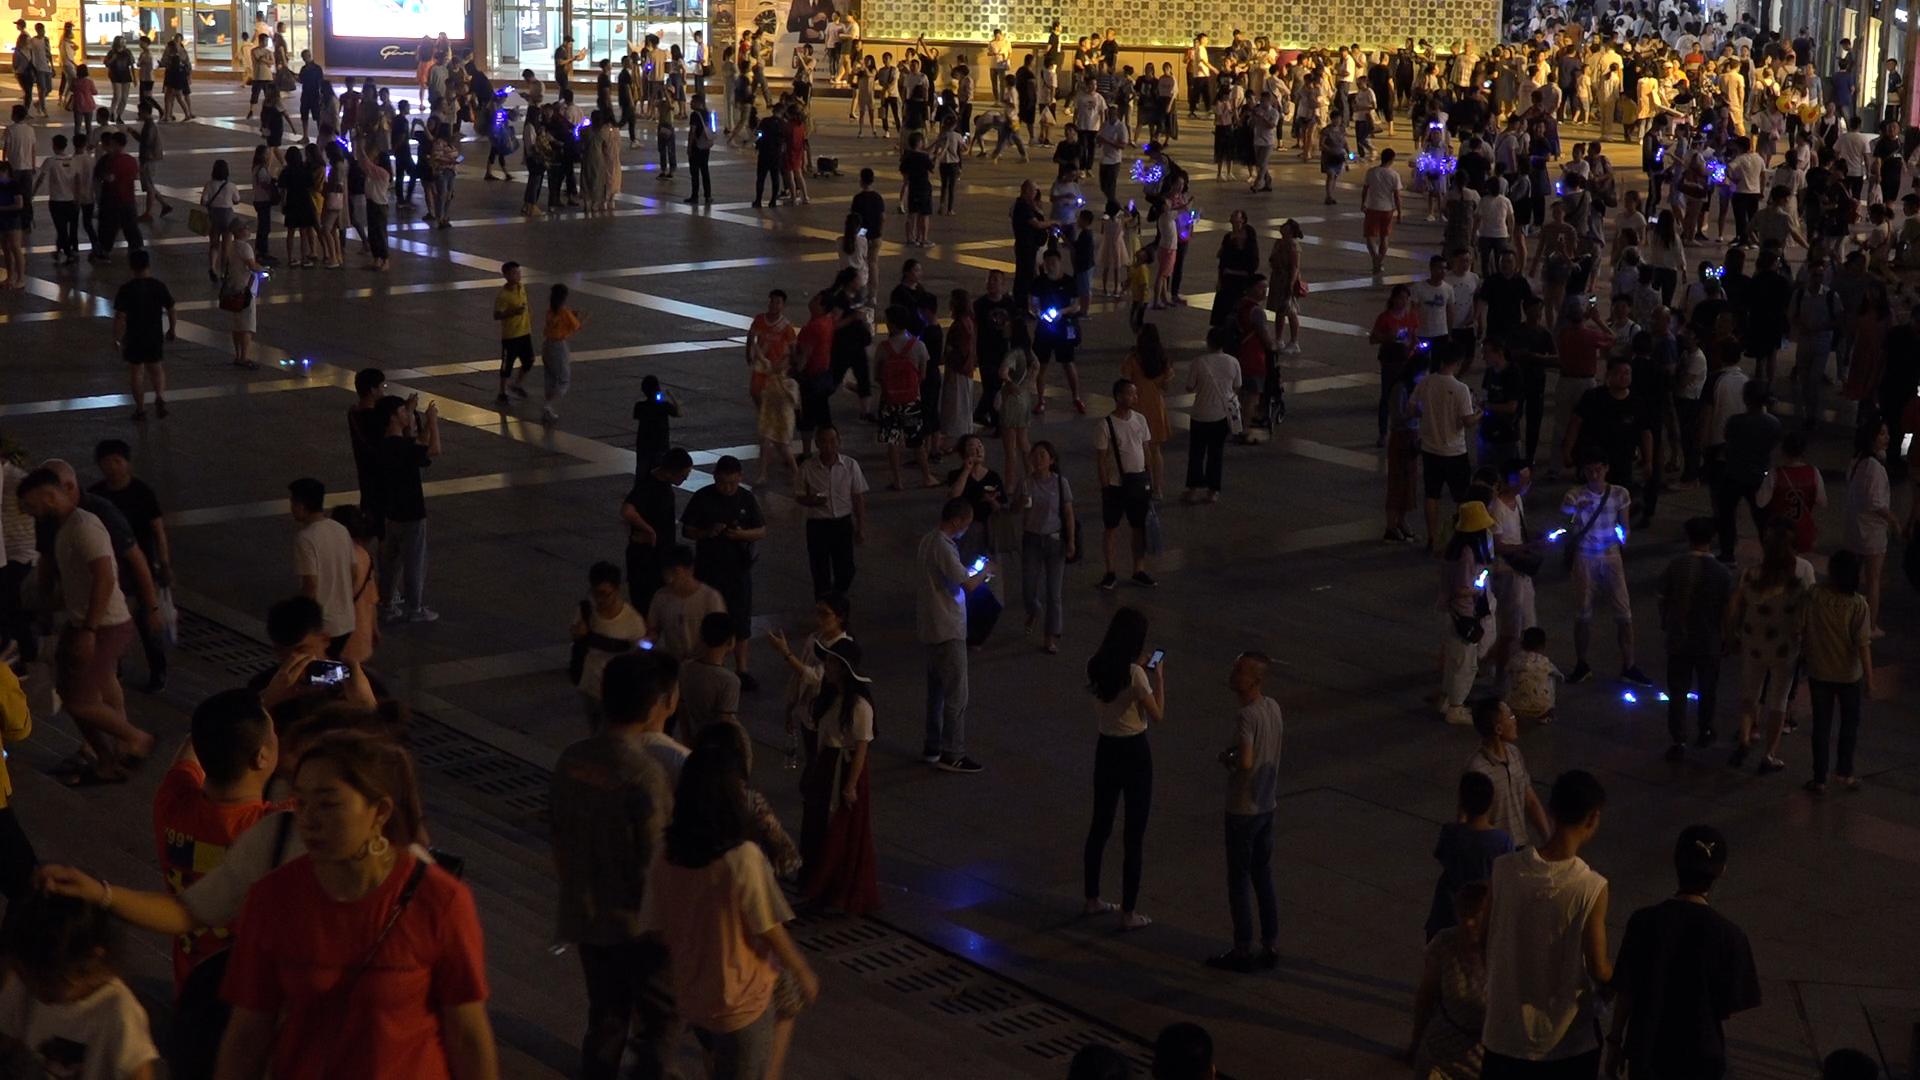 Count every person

348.